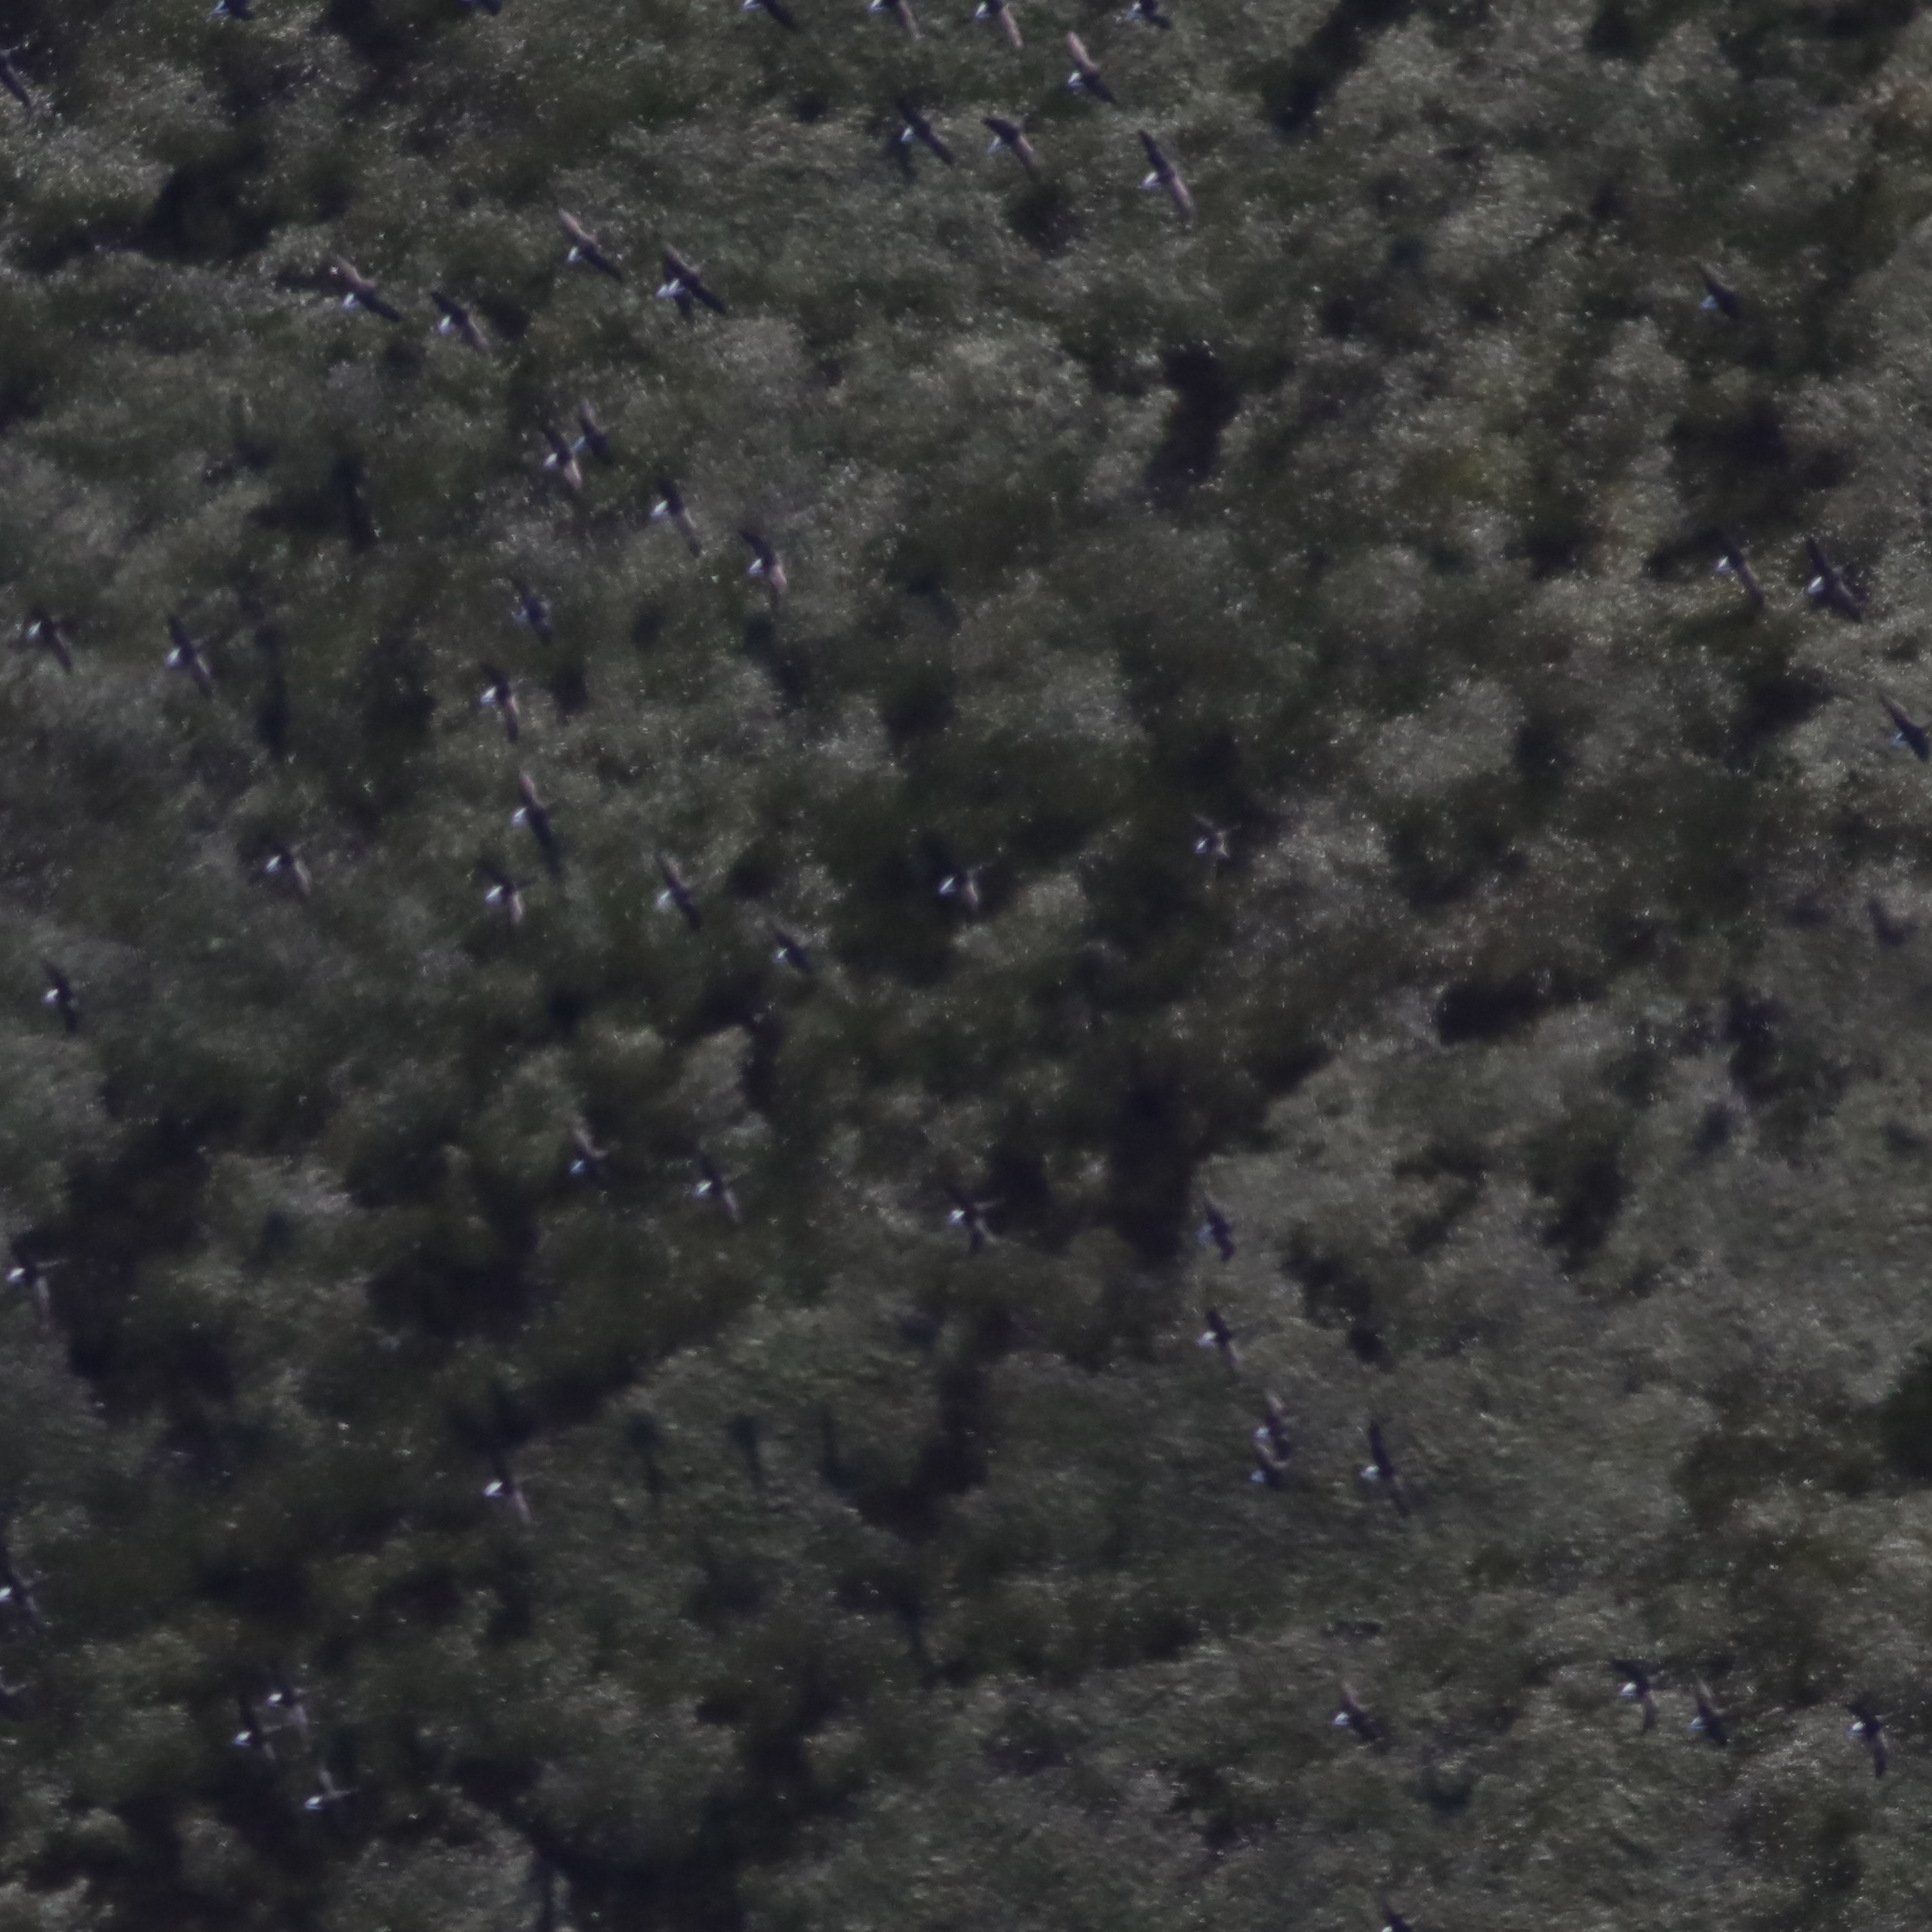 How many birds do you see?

46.